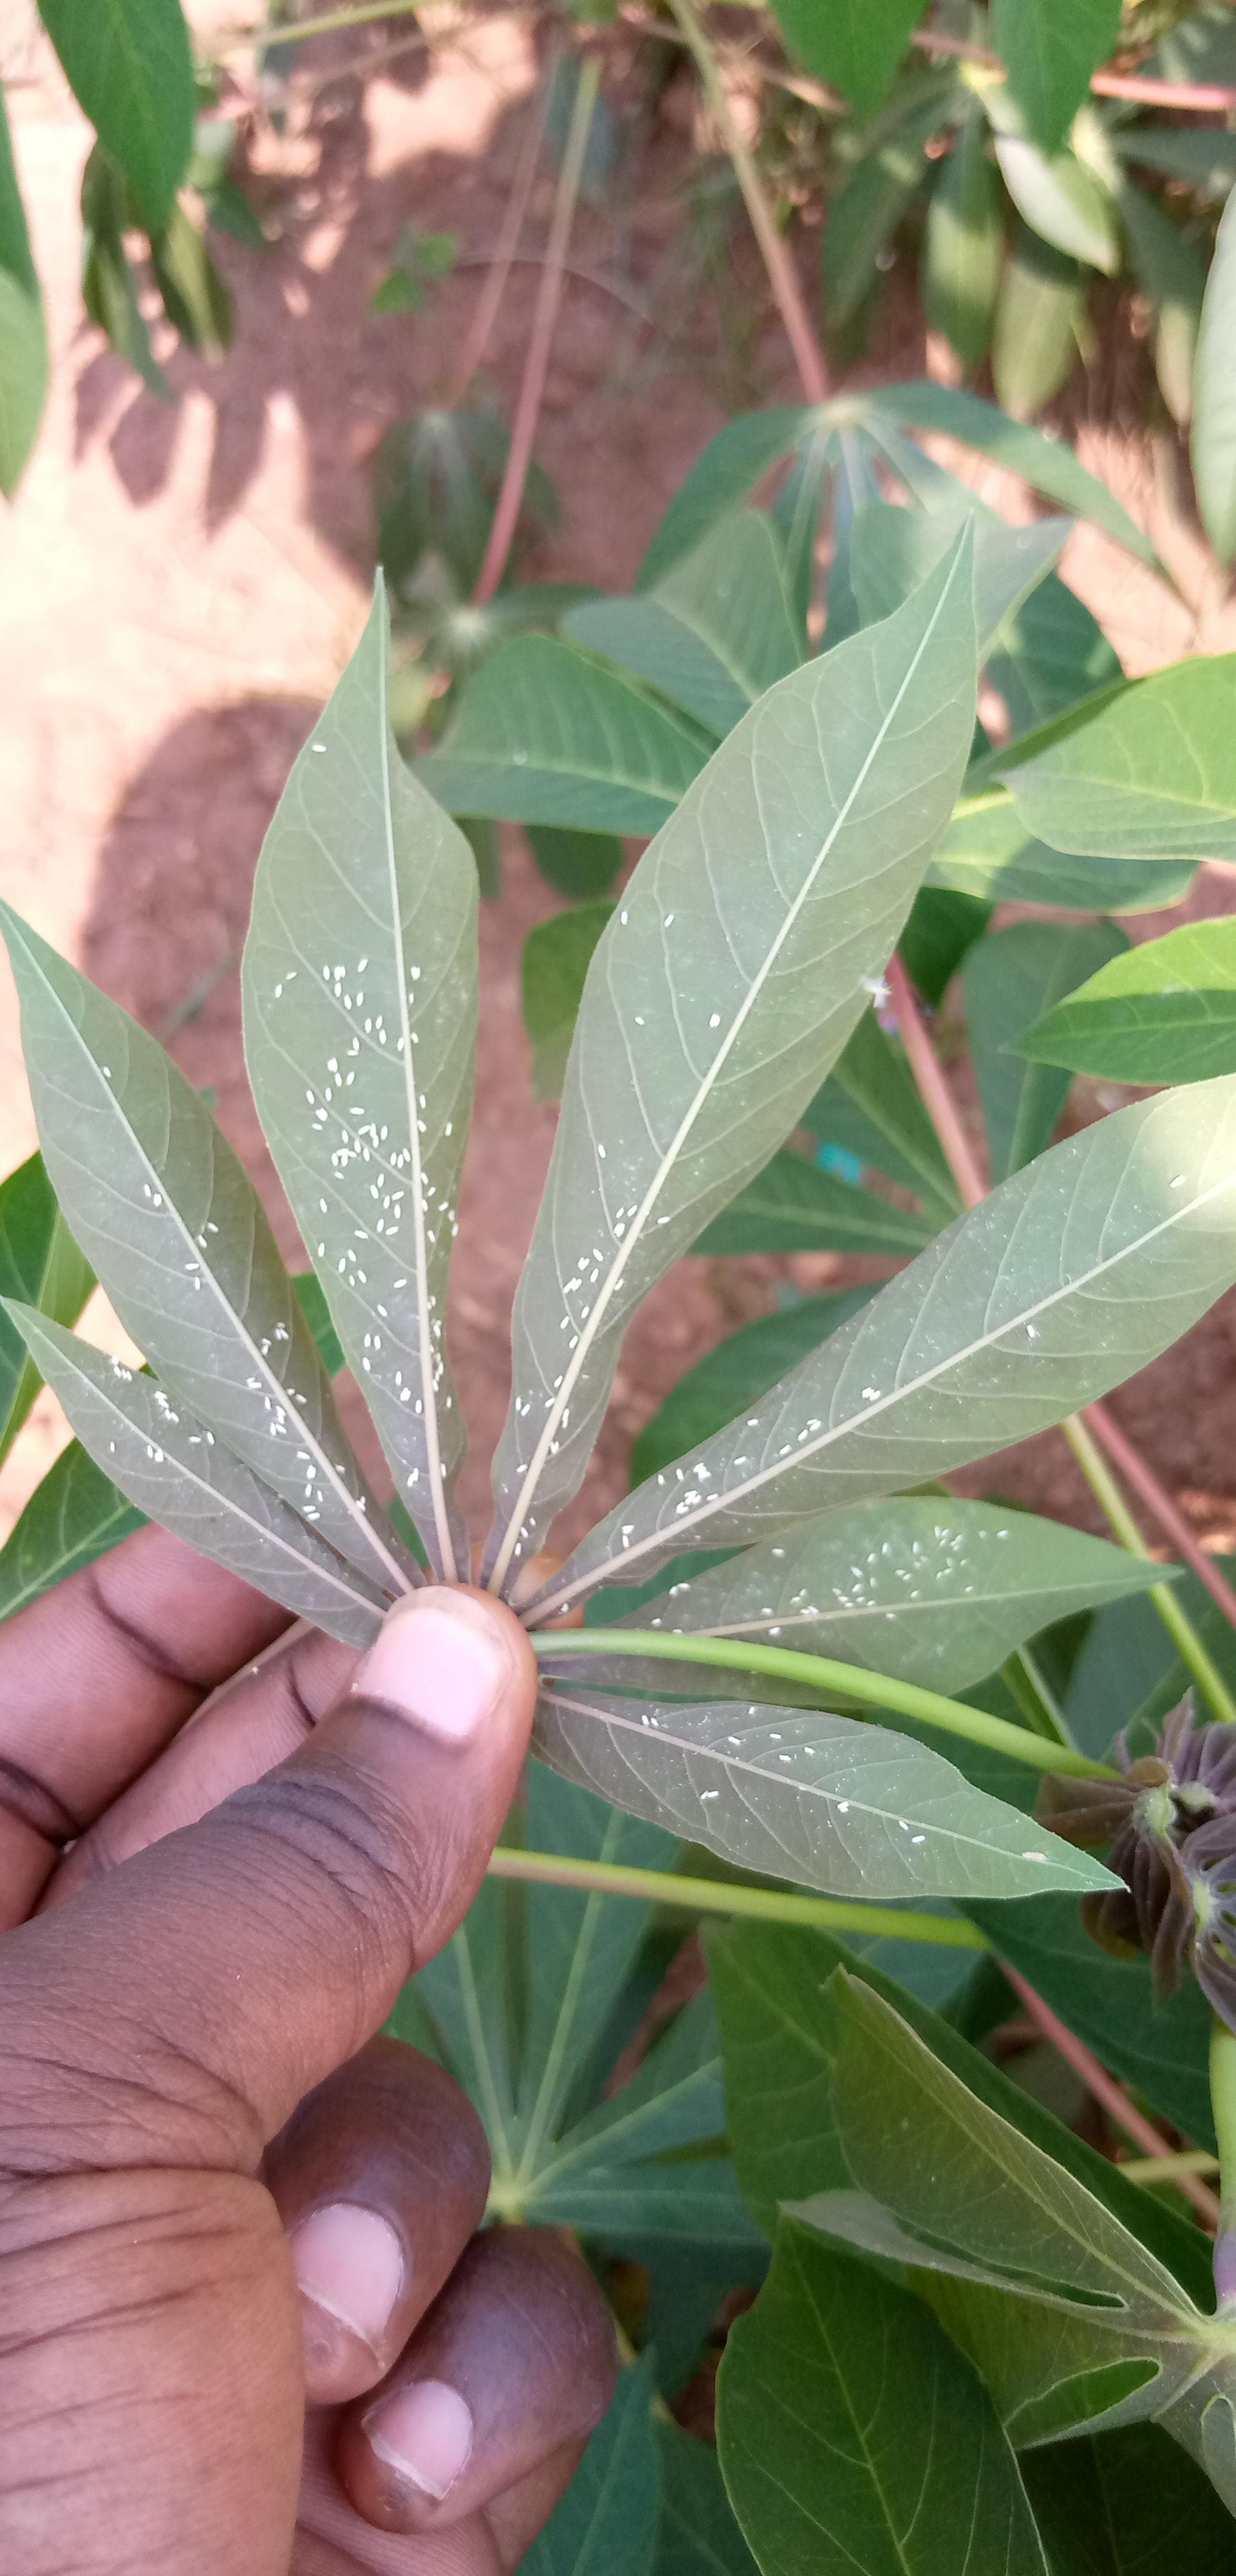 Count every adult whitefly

198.